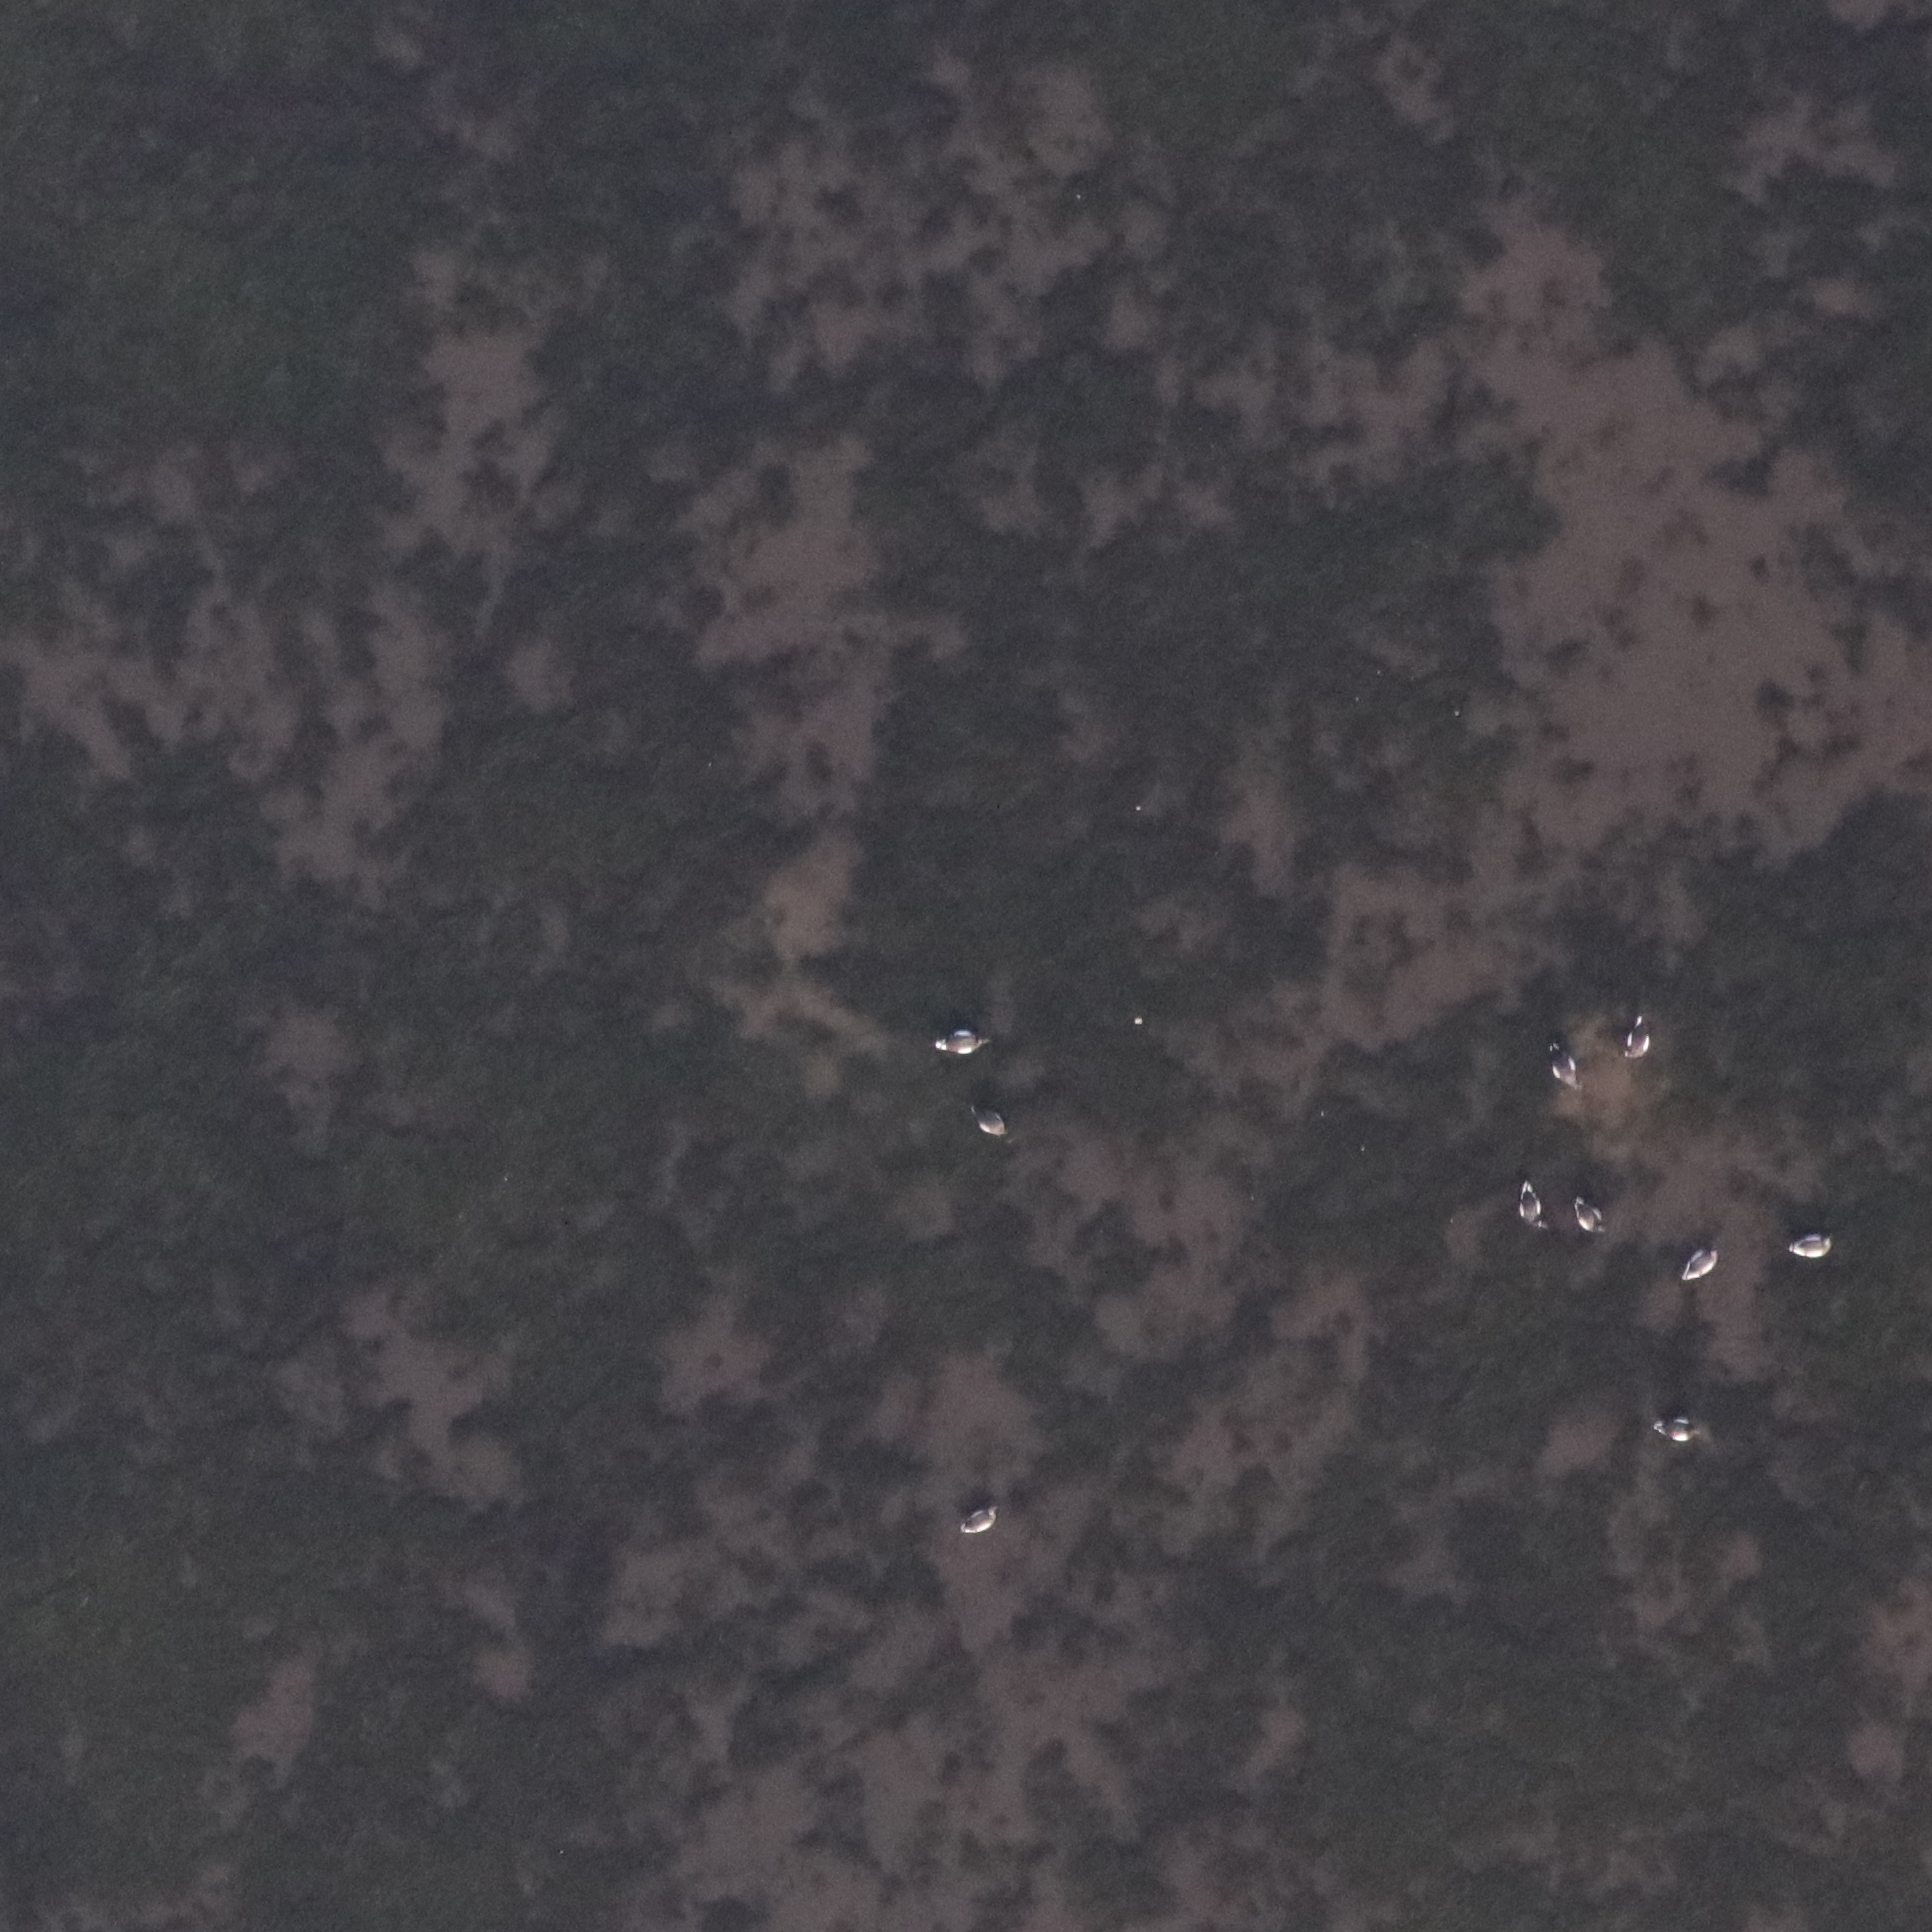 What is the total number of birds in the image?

10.